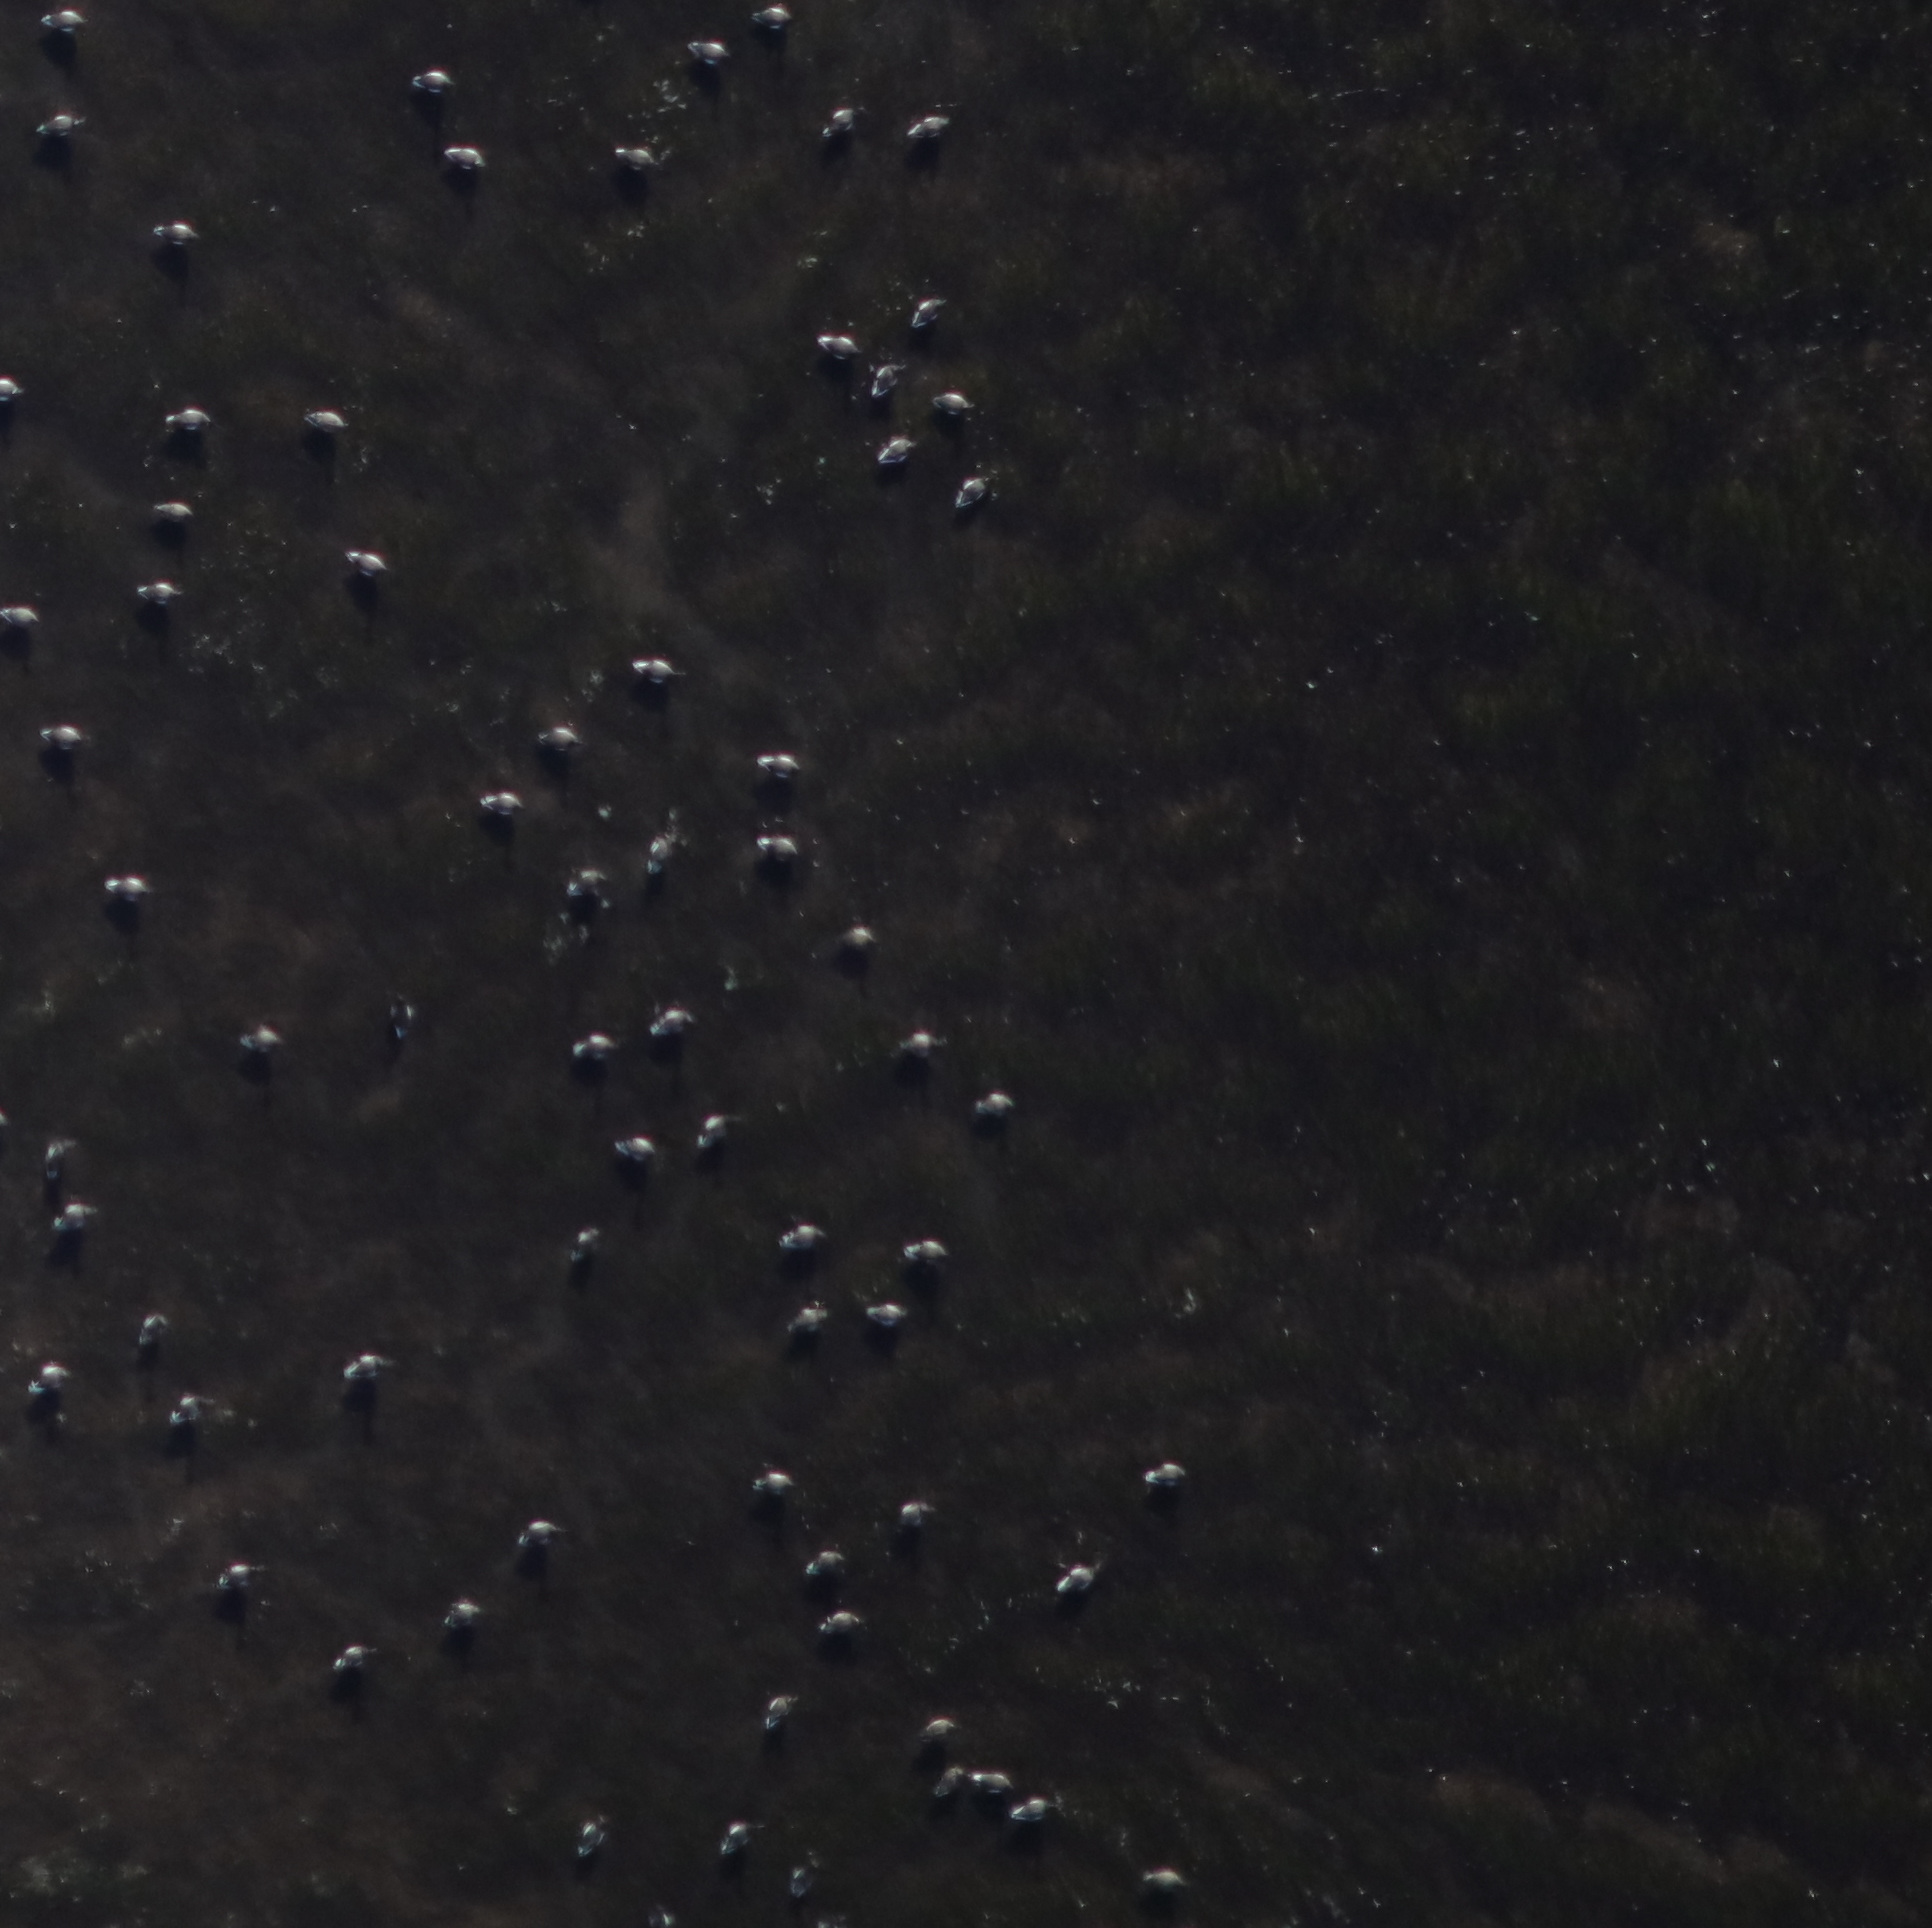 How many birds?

70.